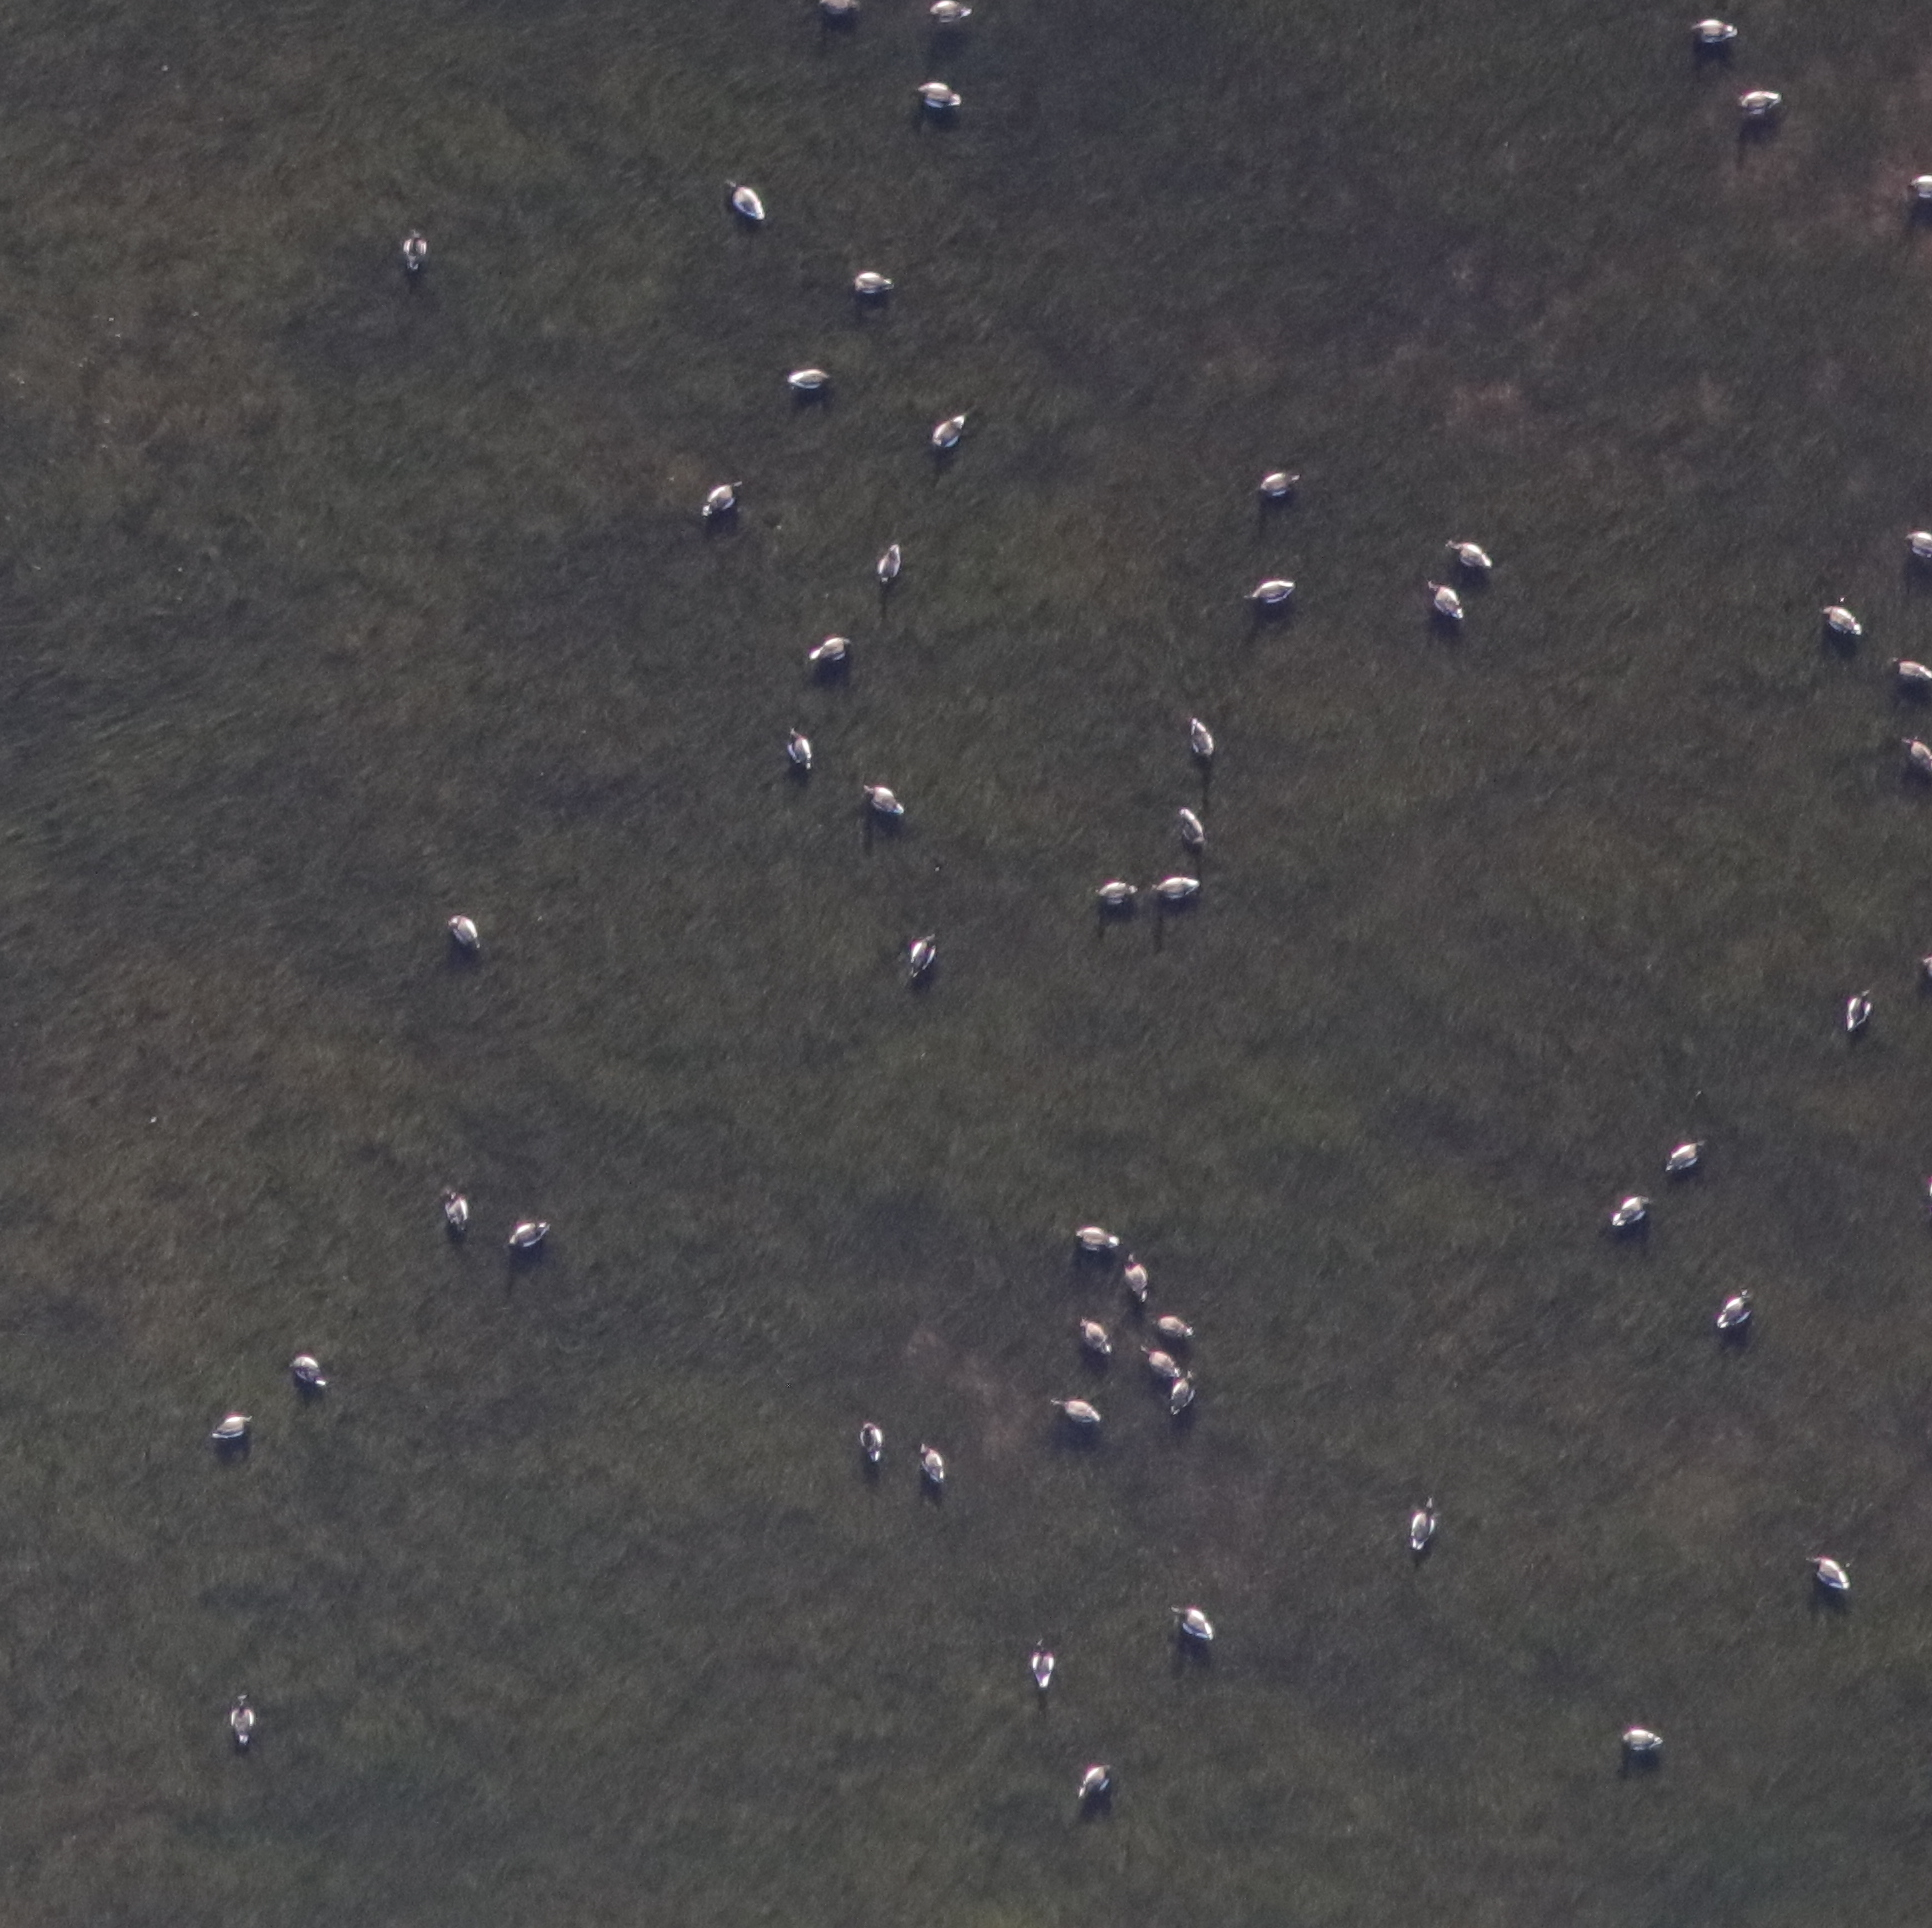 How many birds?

54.